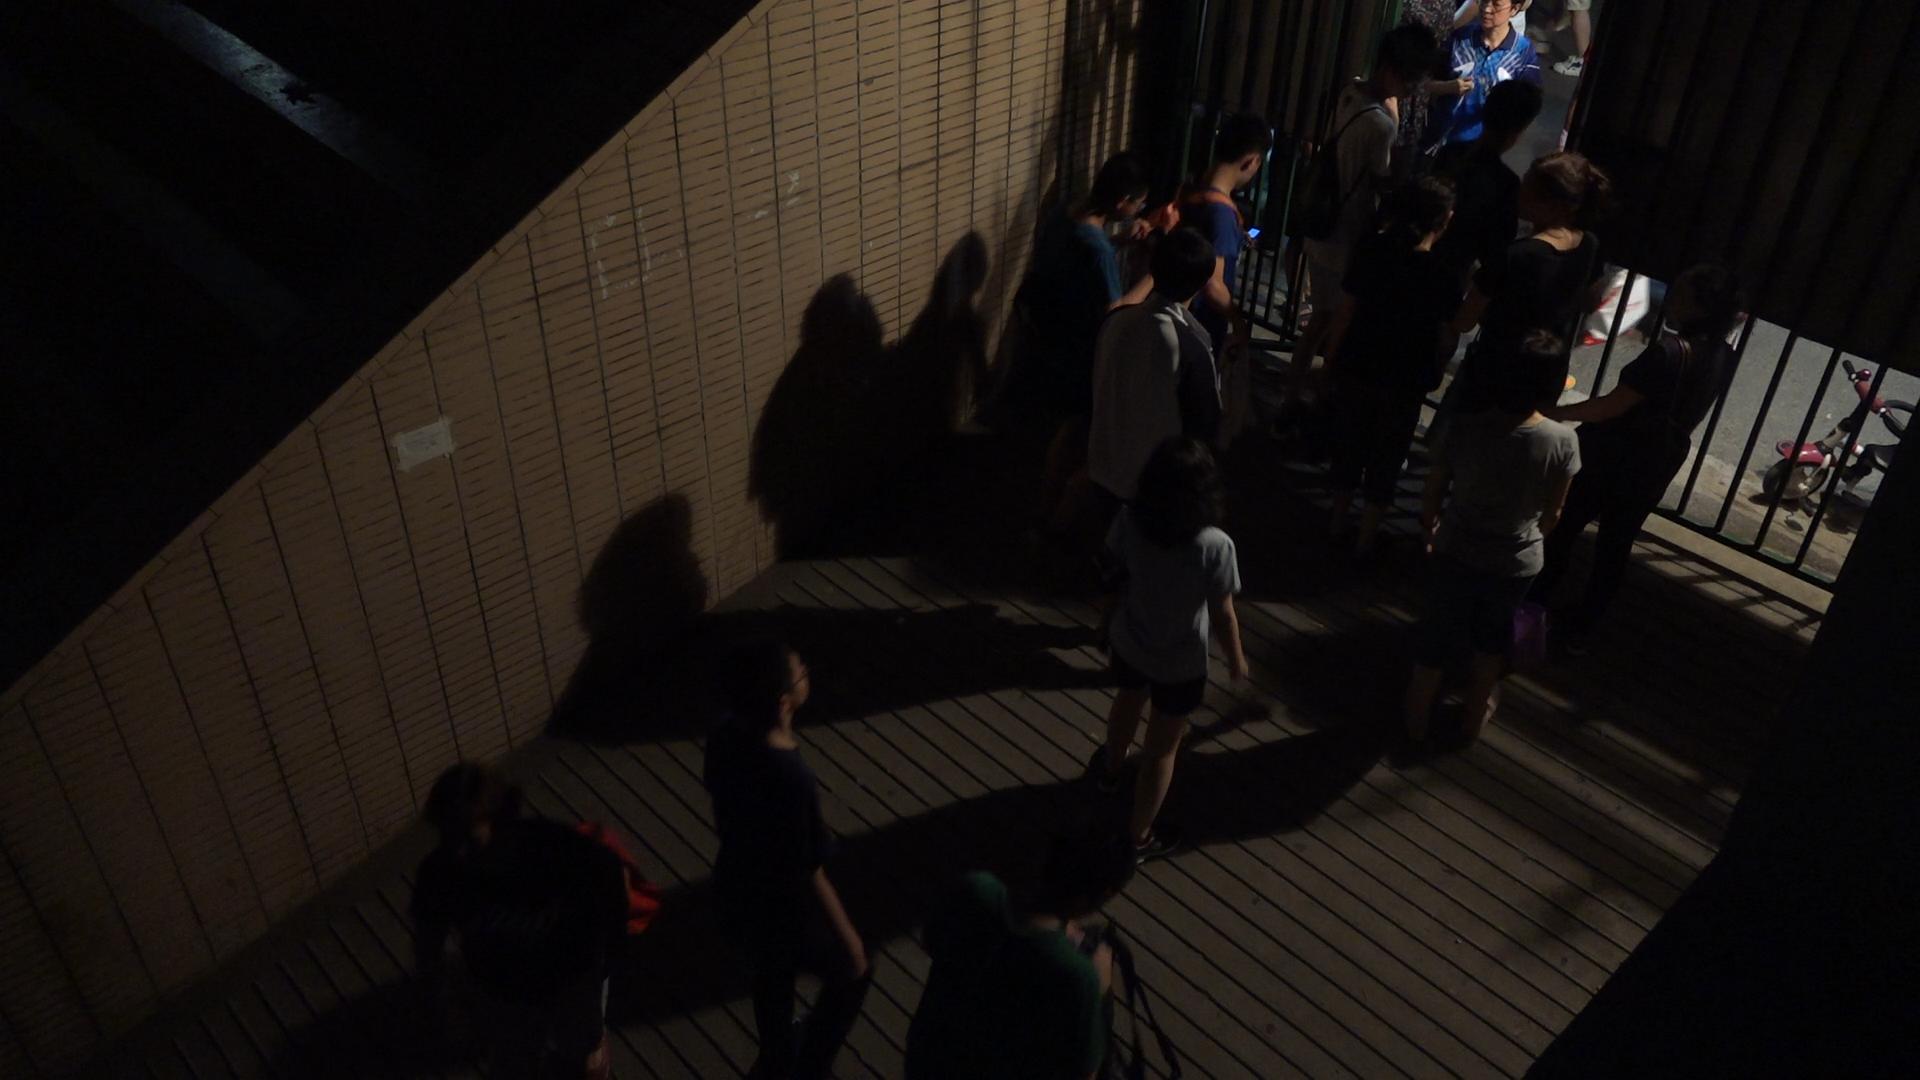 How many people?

14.